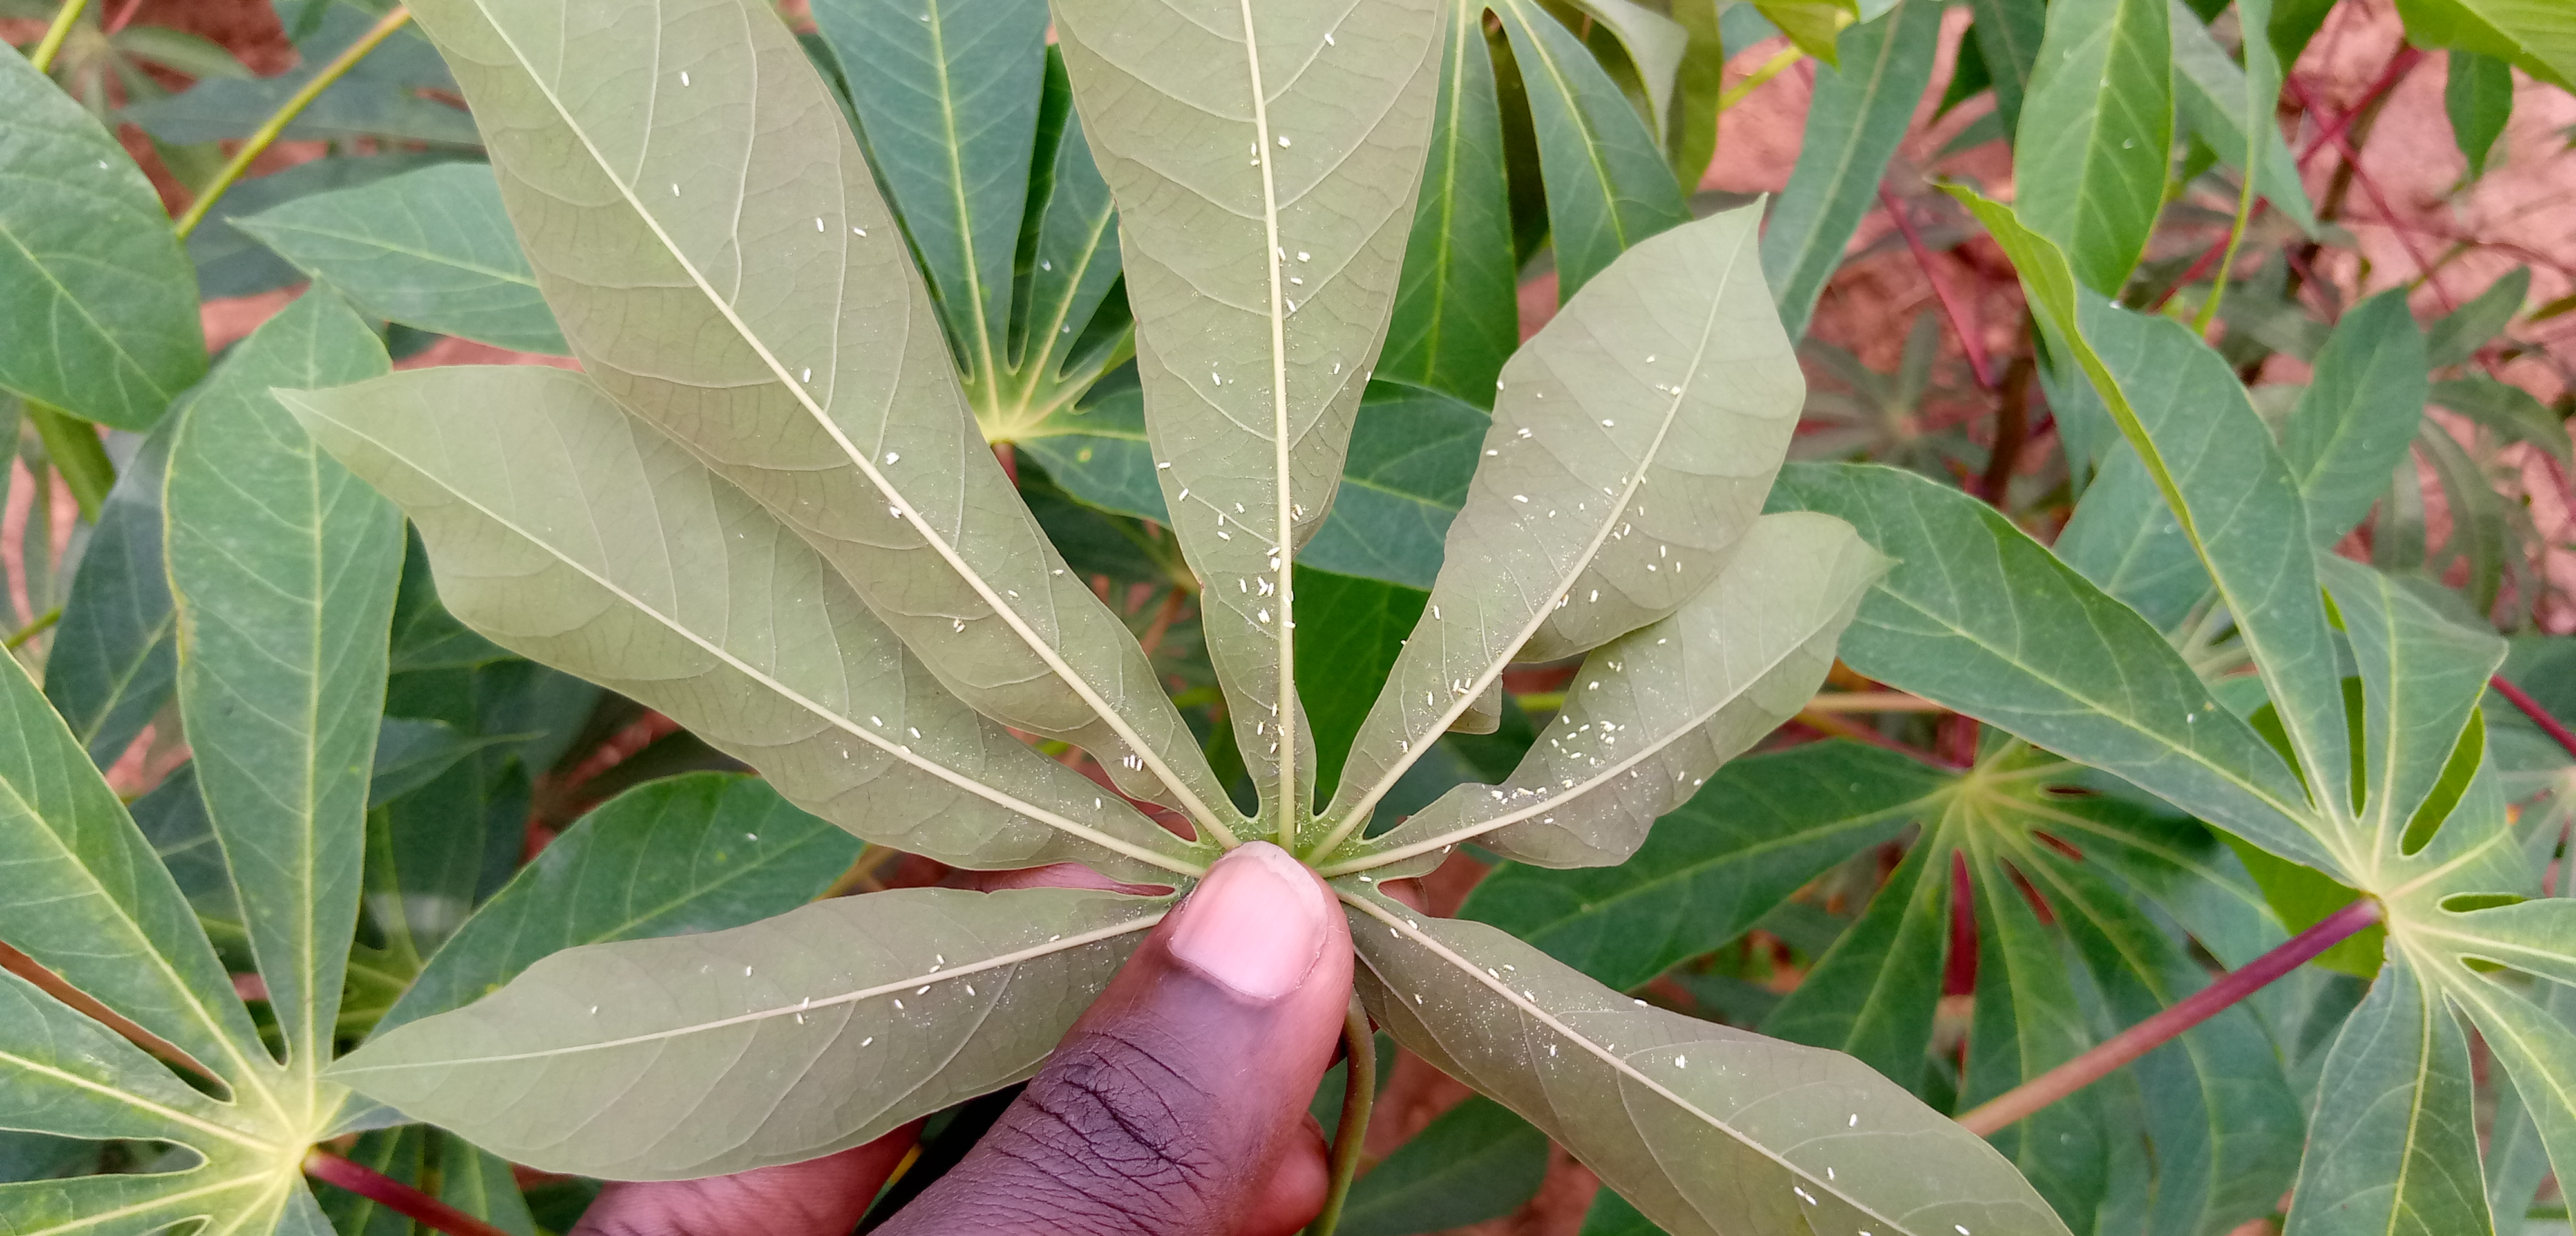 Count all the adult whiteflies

127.